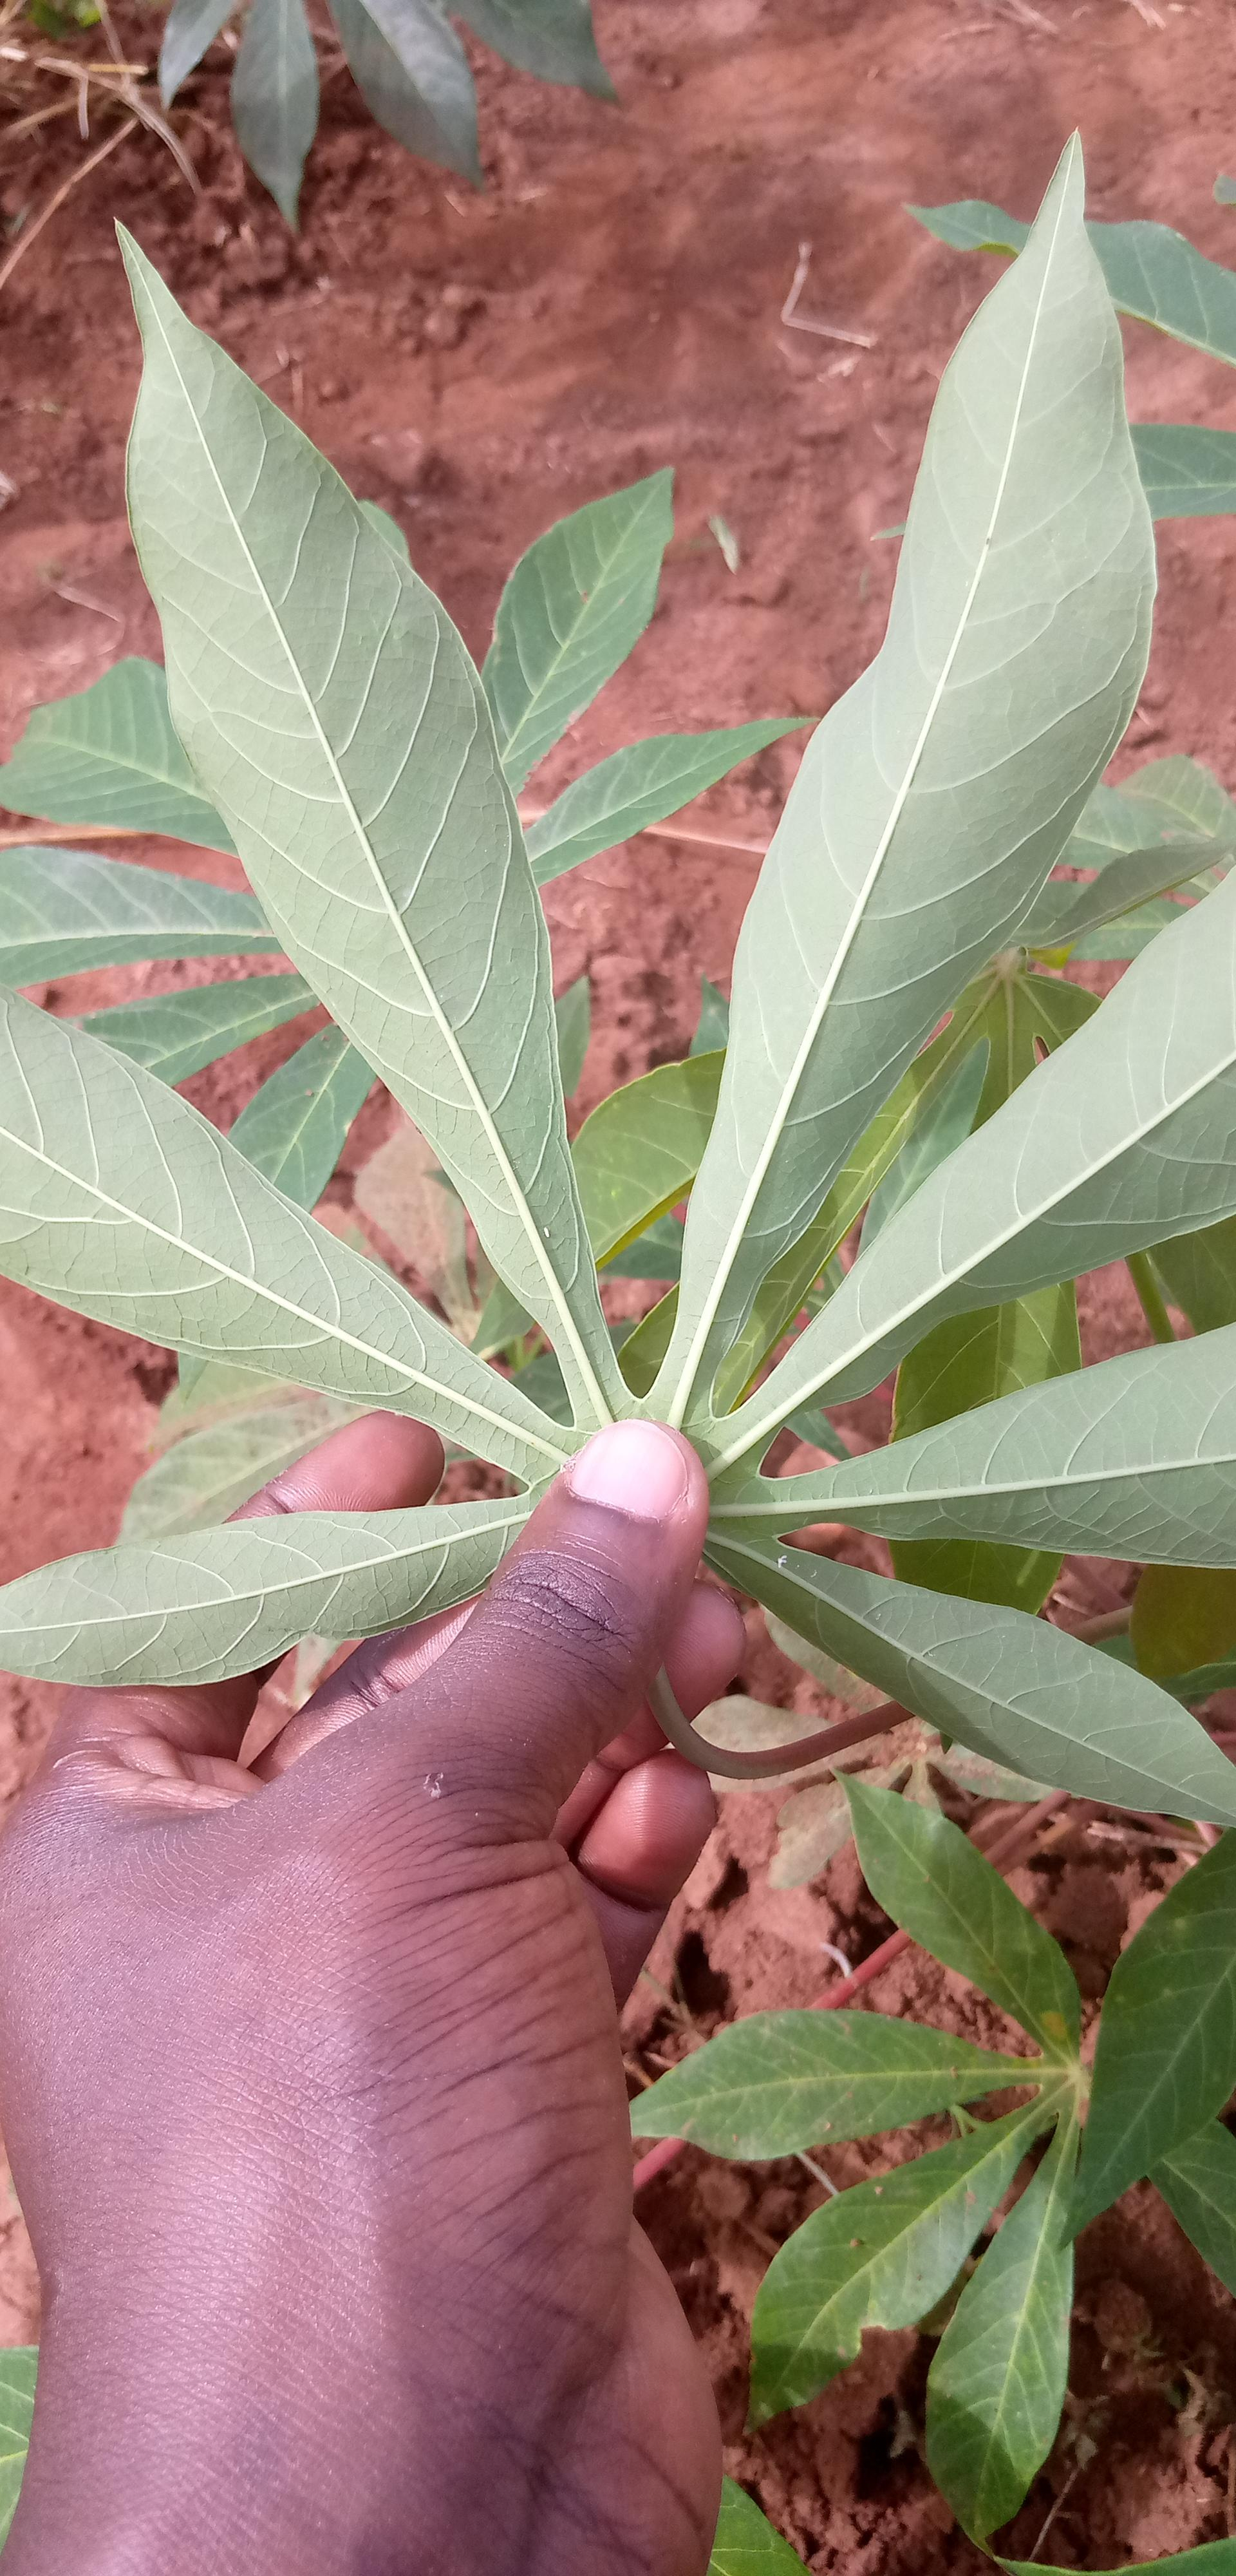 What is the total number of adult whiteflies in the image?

2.